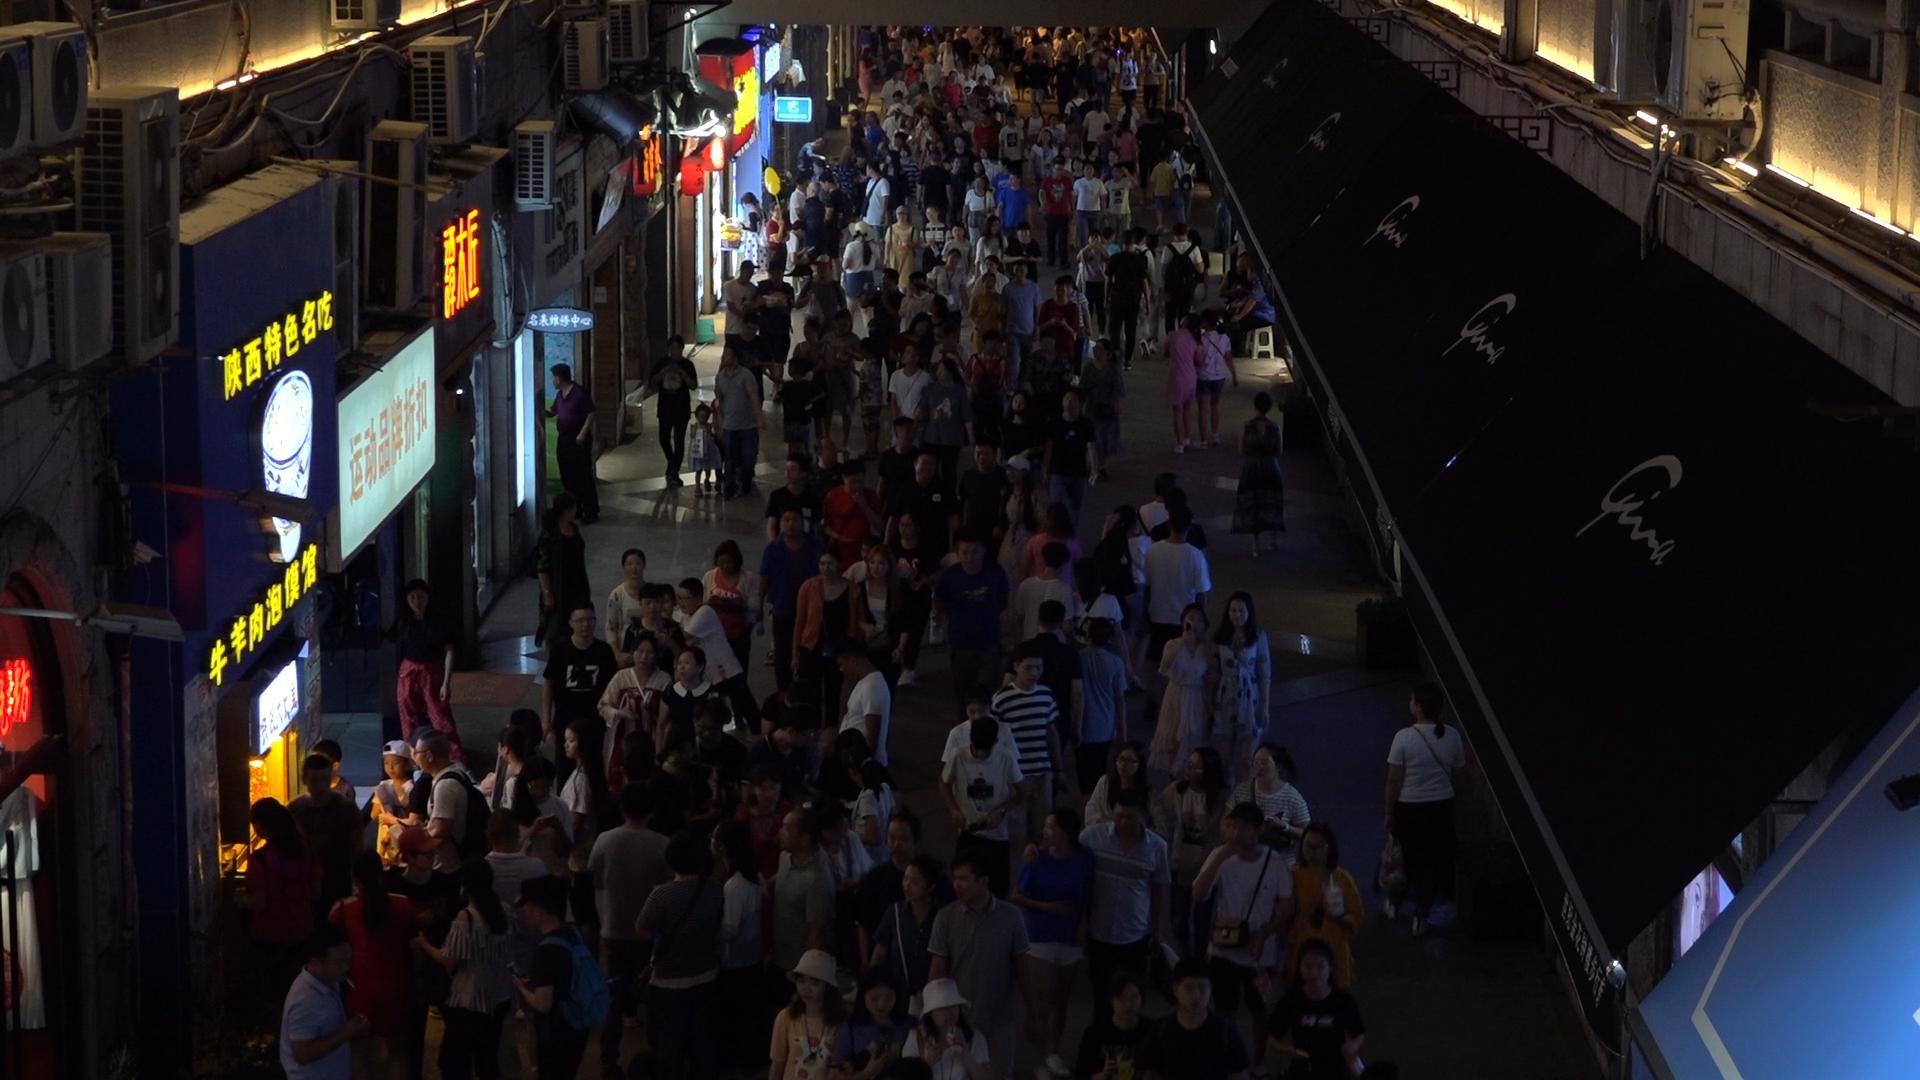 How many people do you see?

235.